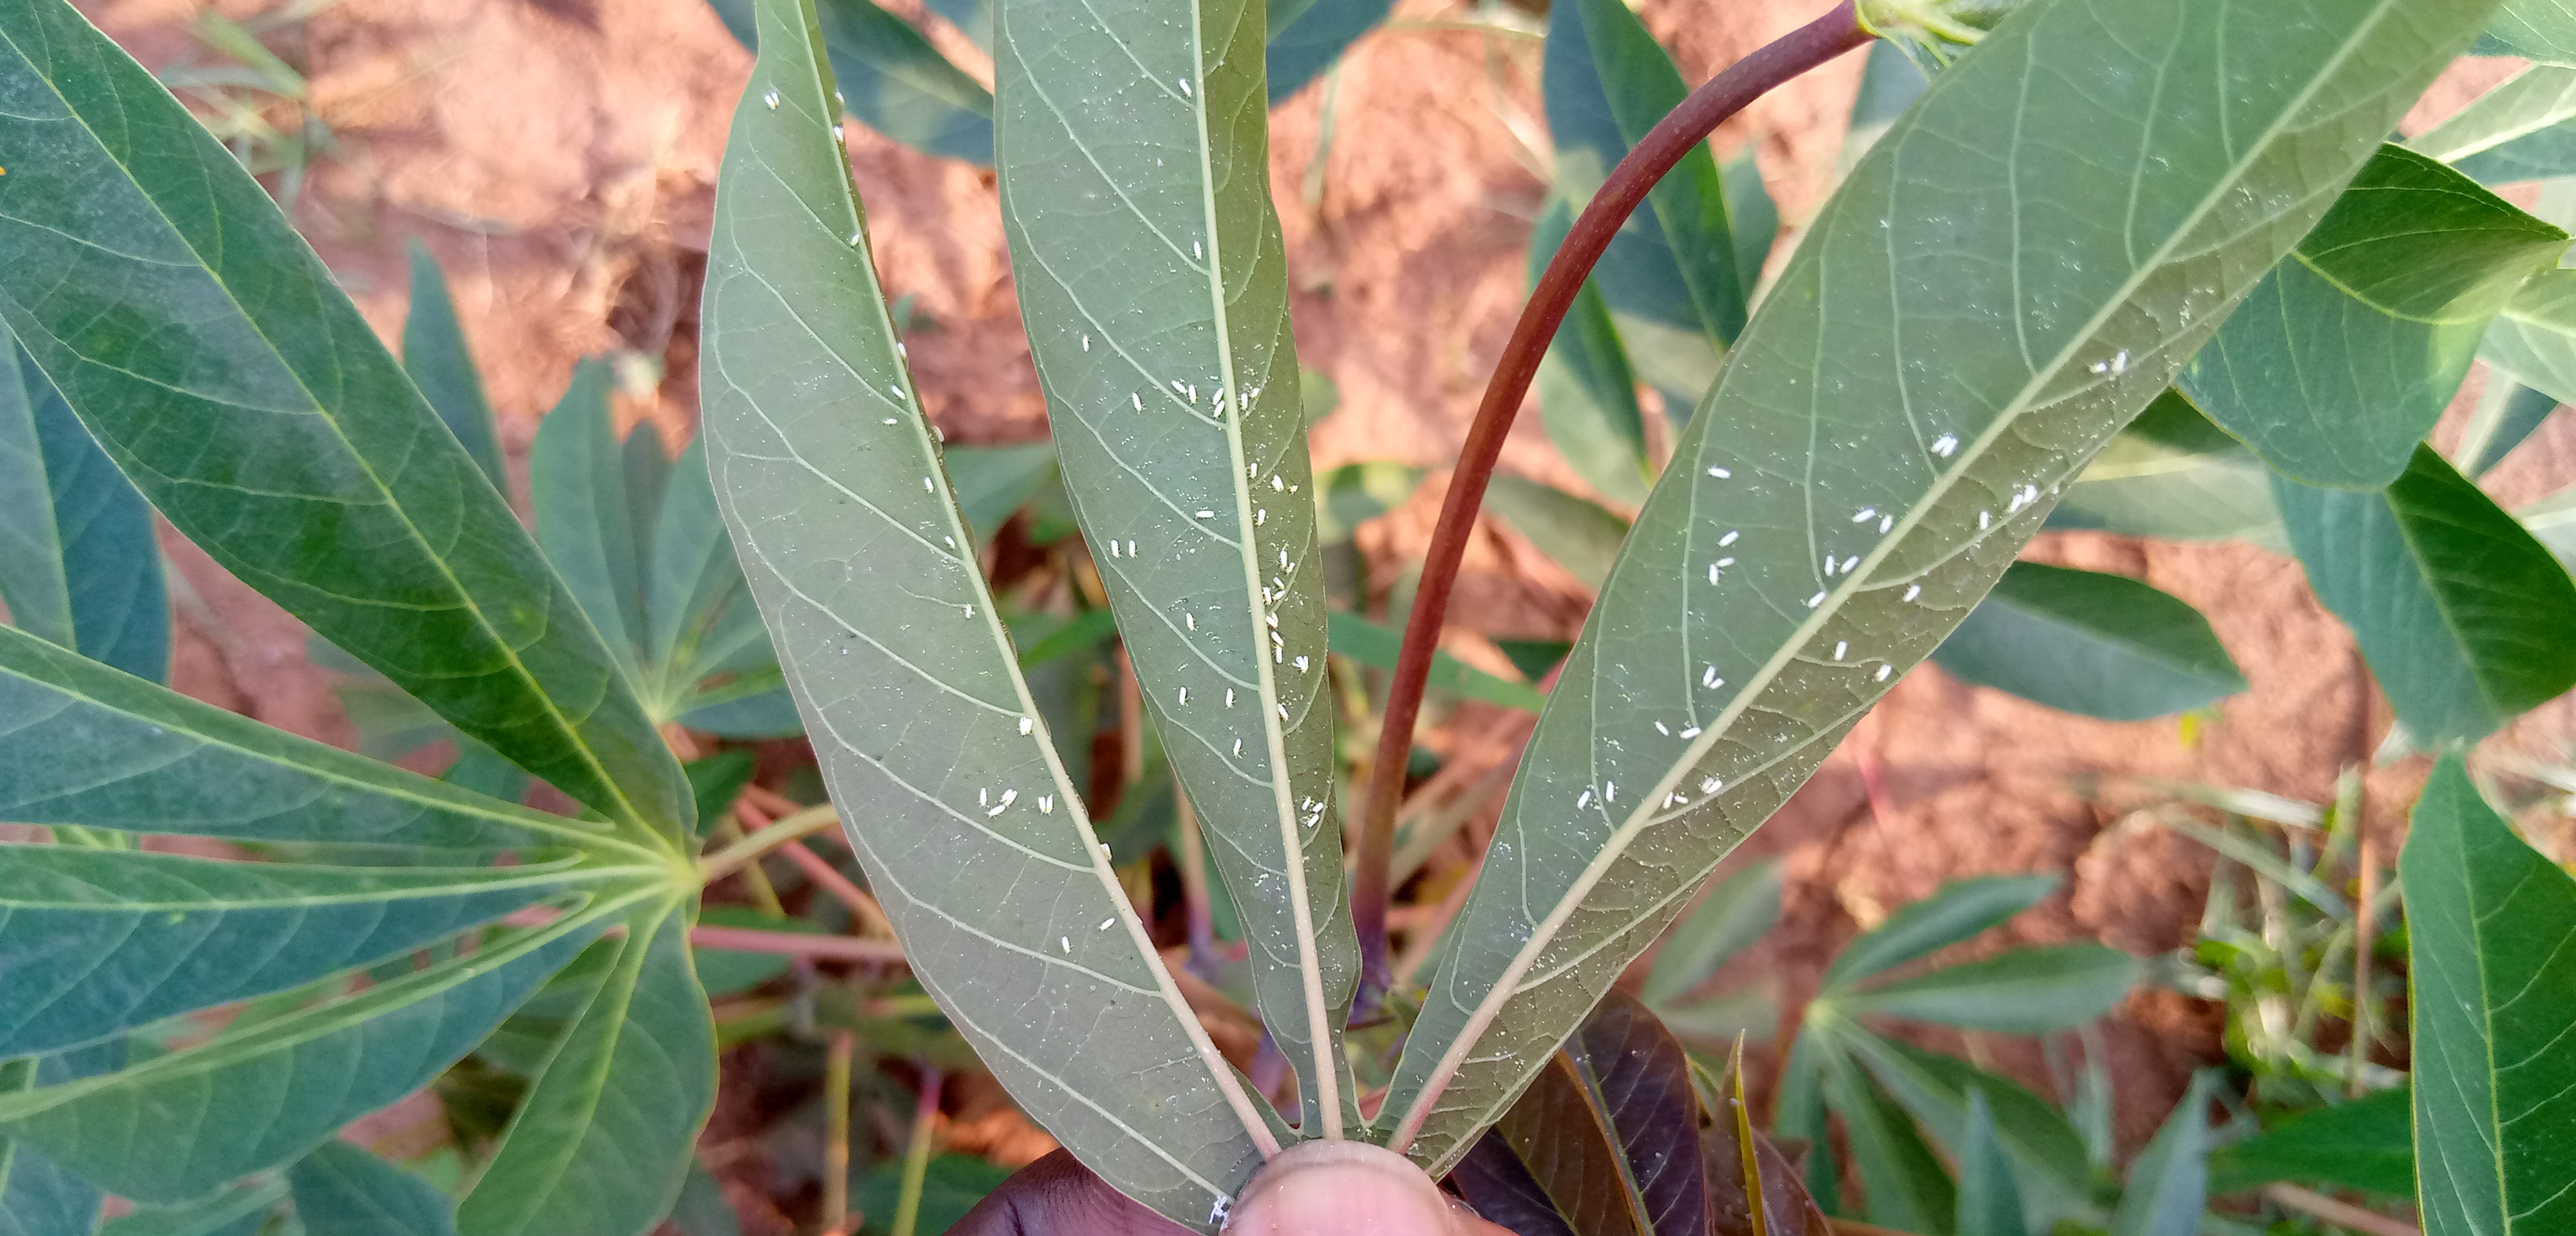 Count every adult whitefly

78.